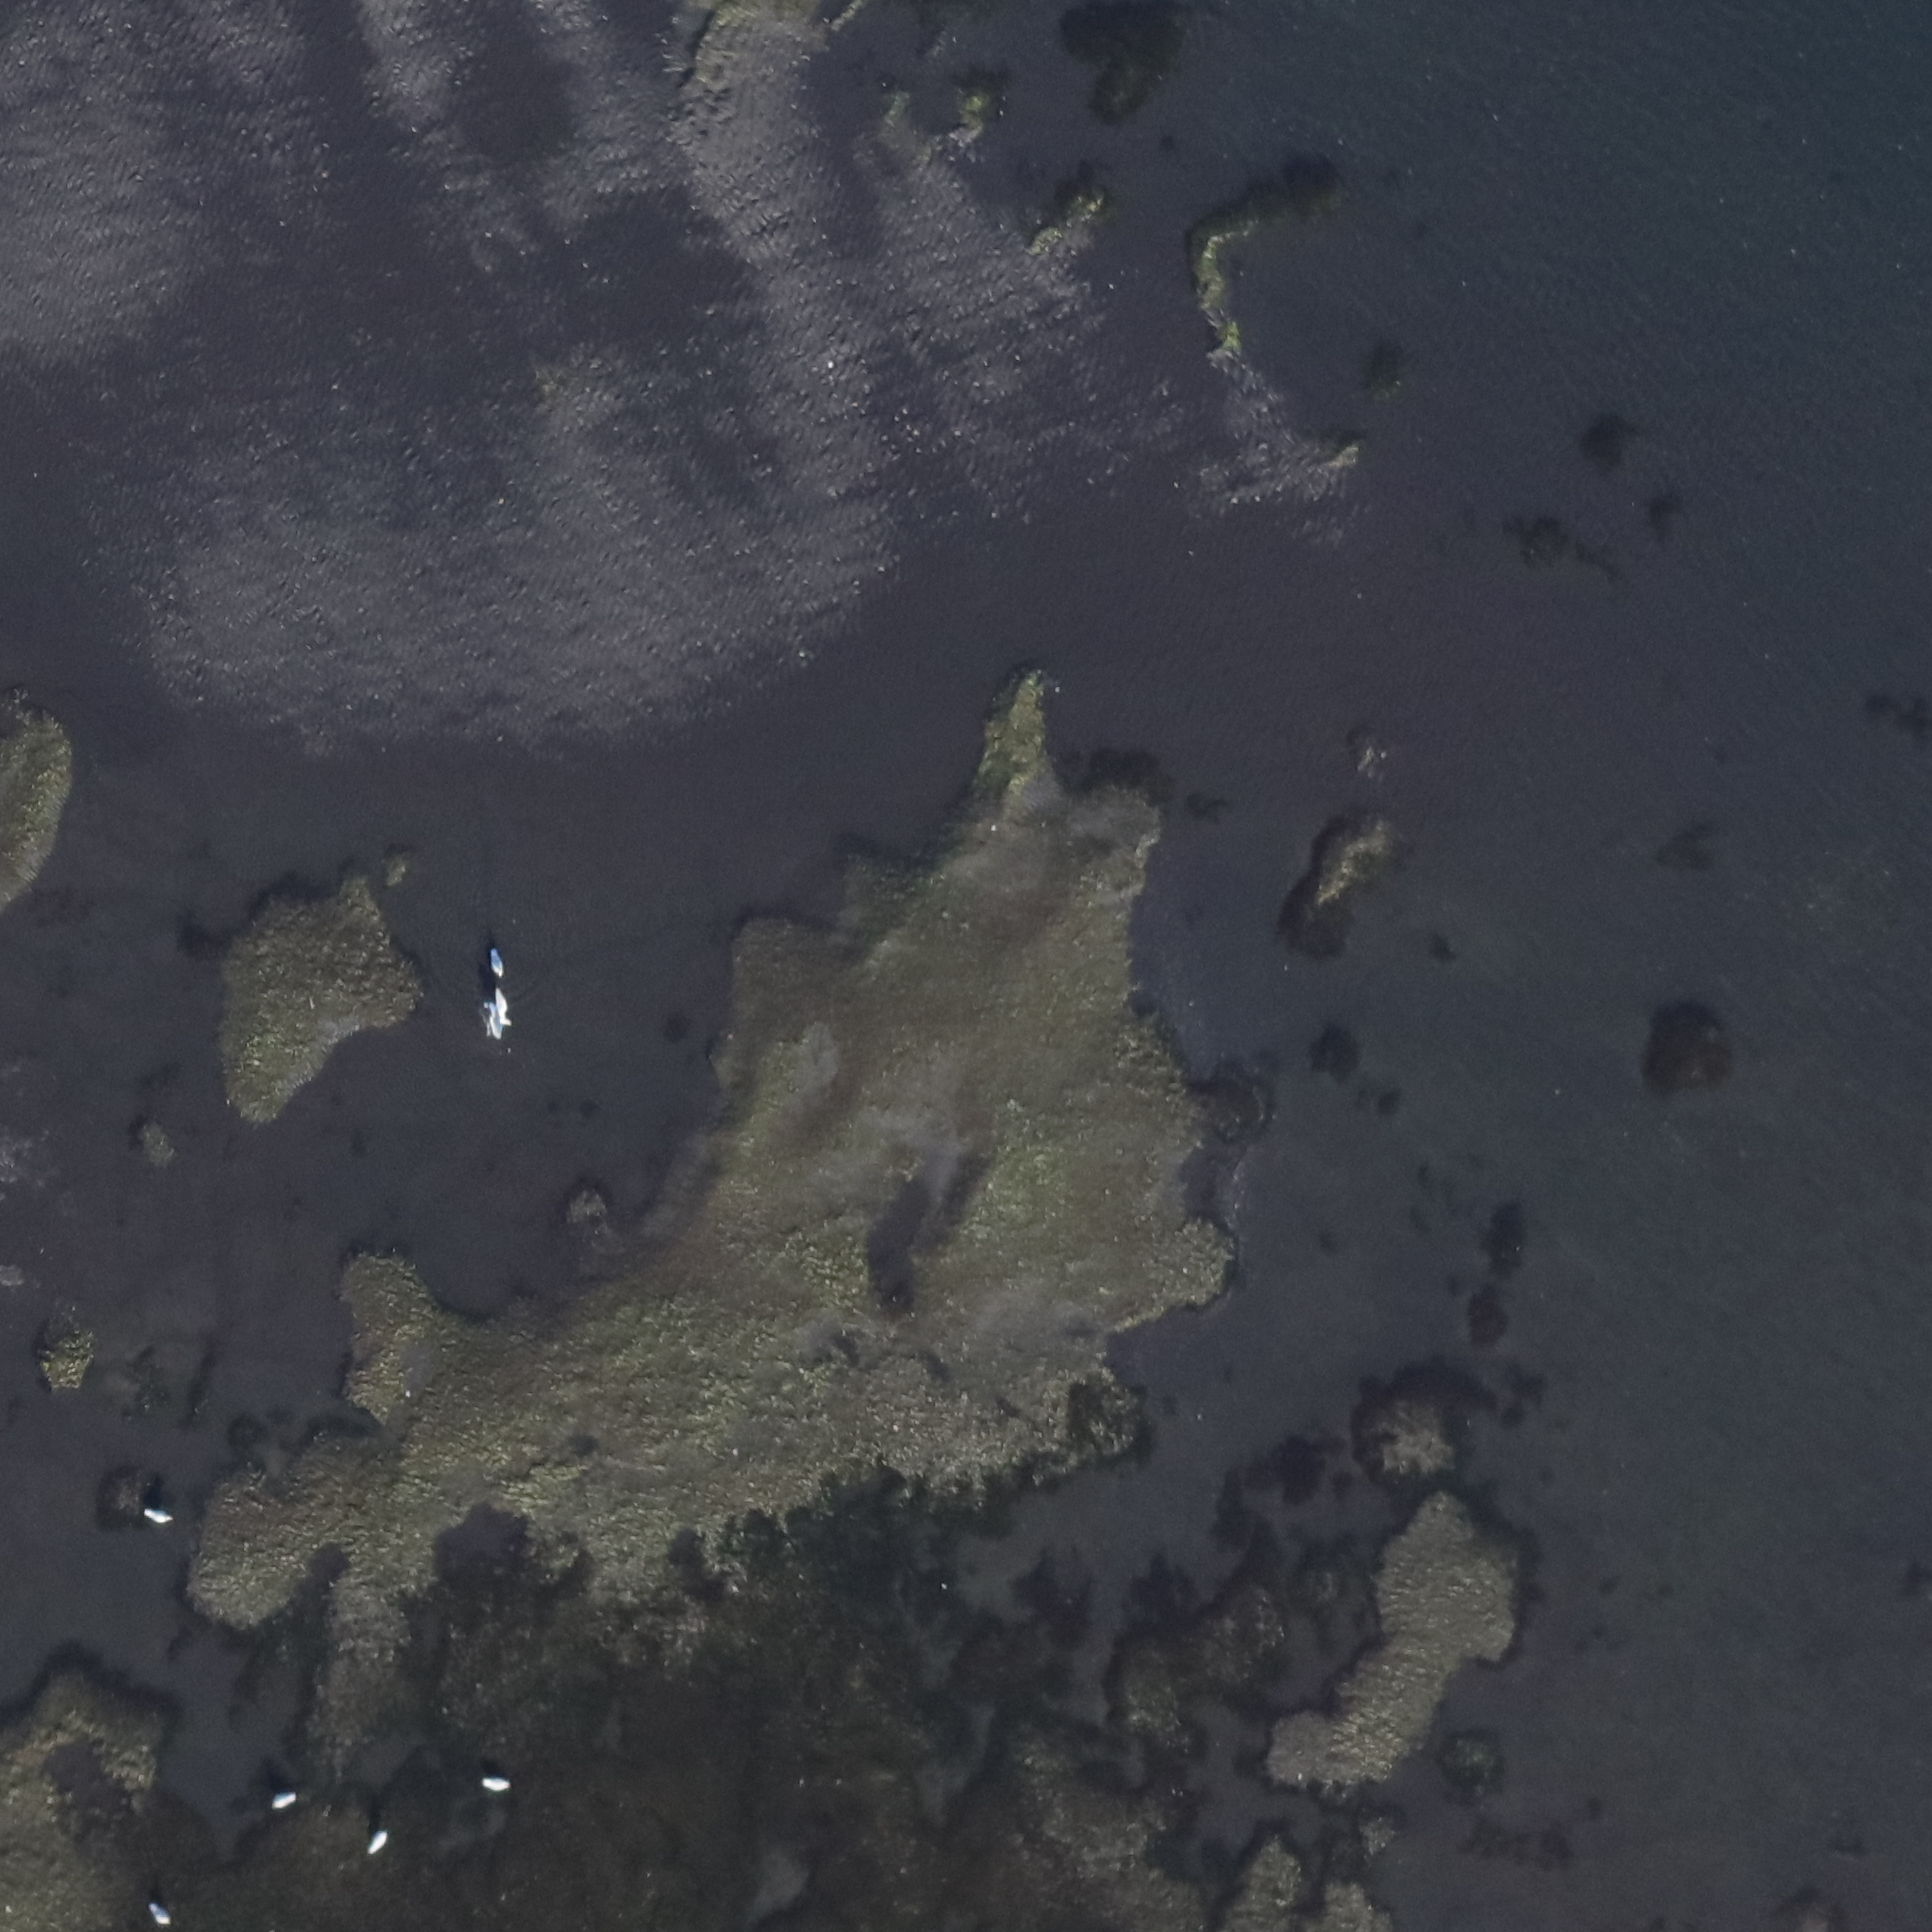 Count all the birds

7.